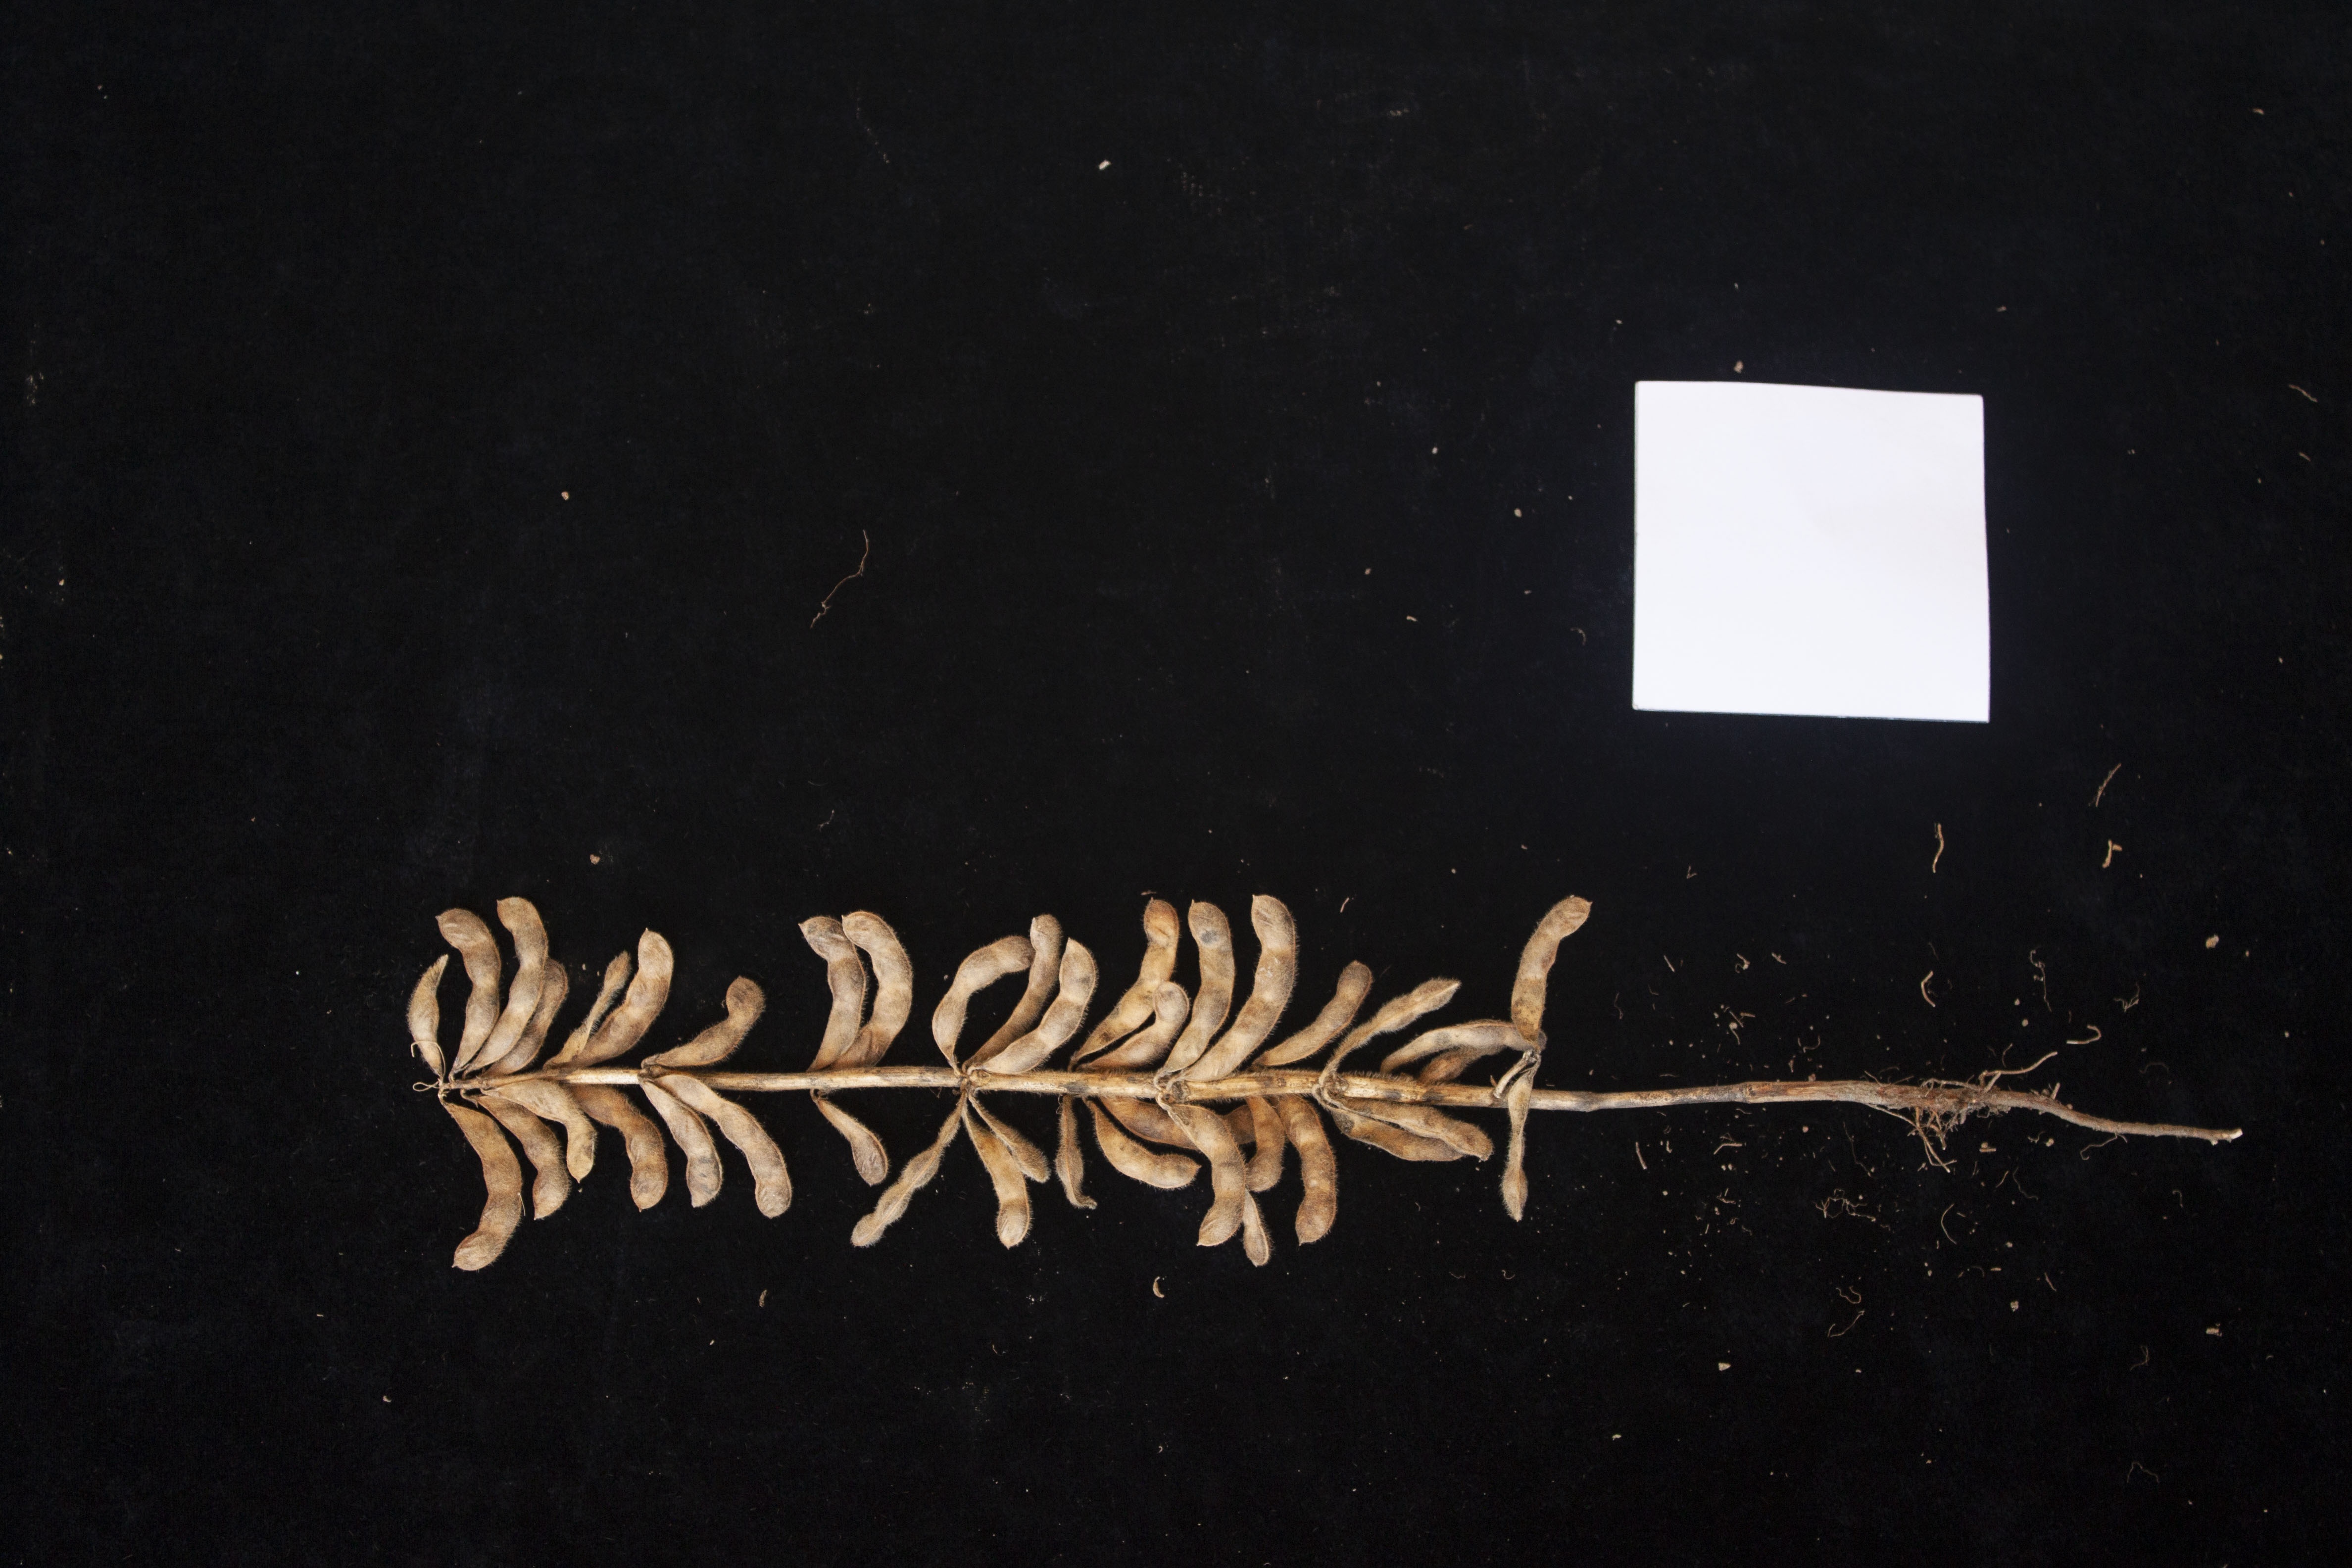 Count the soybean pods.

41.